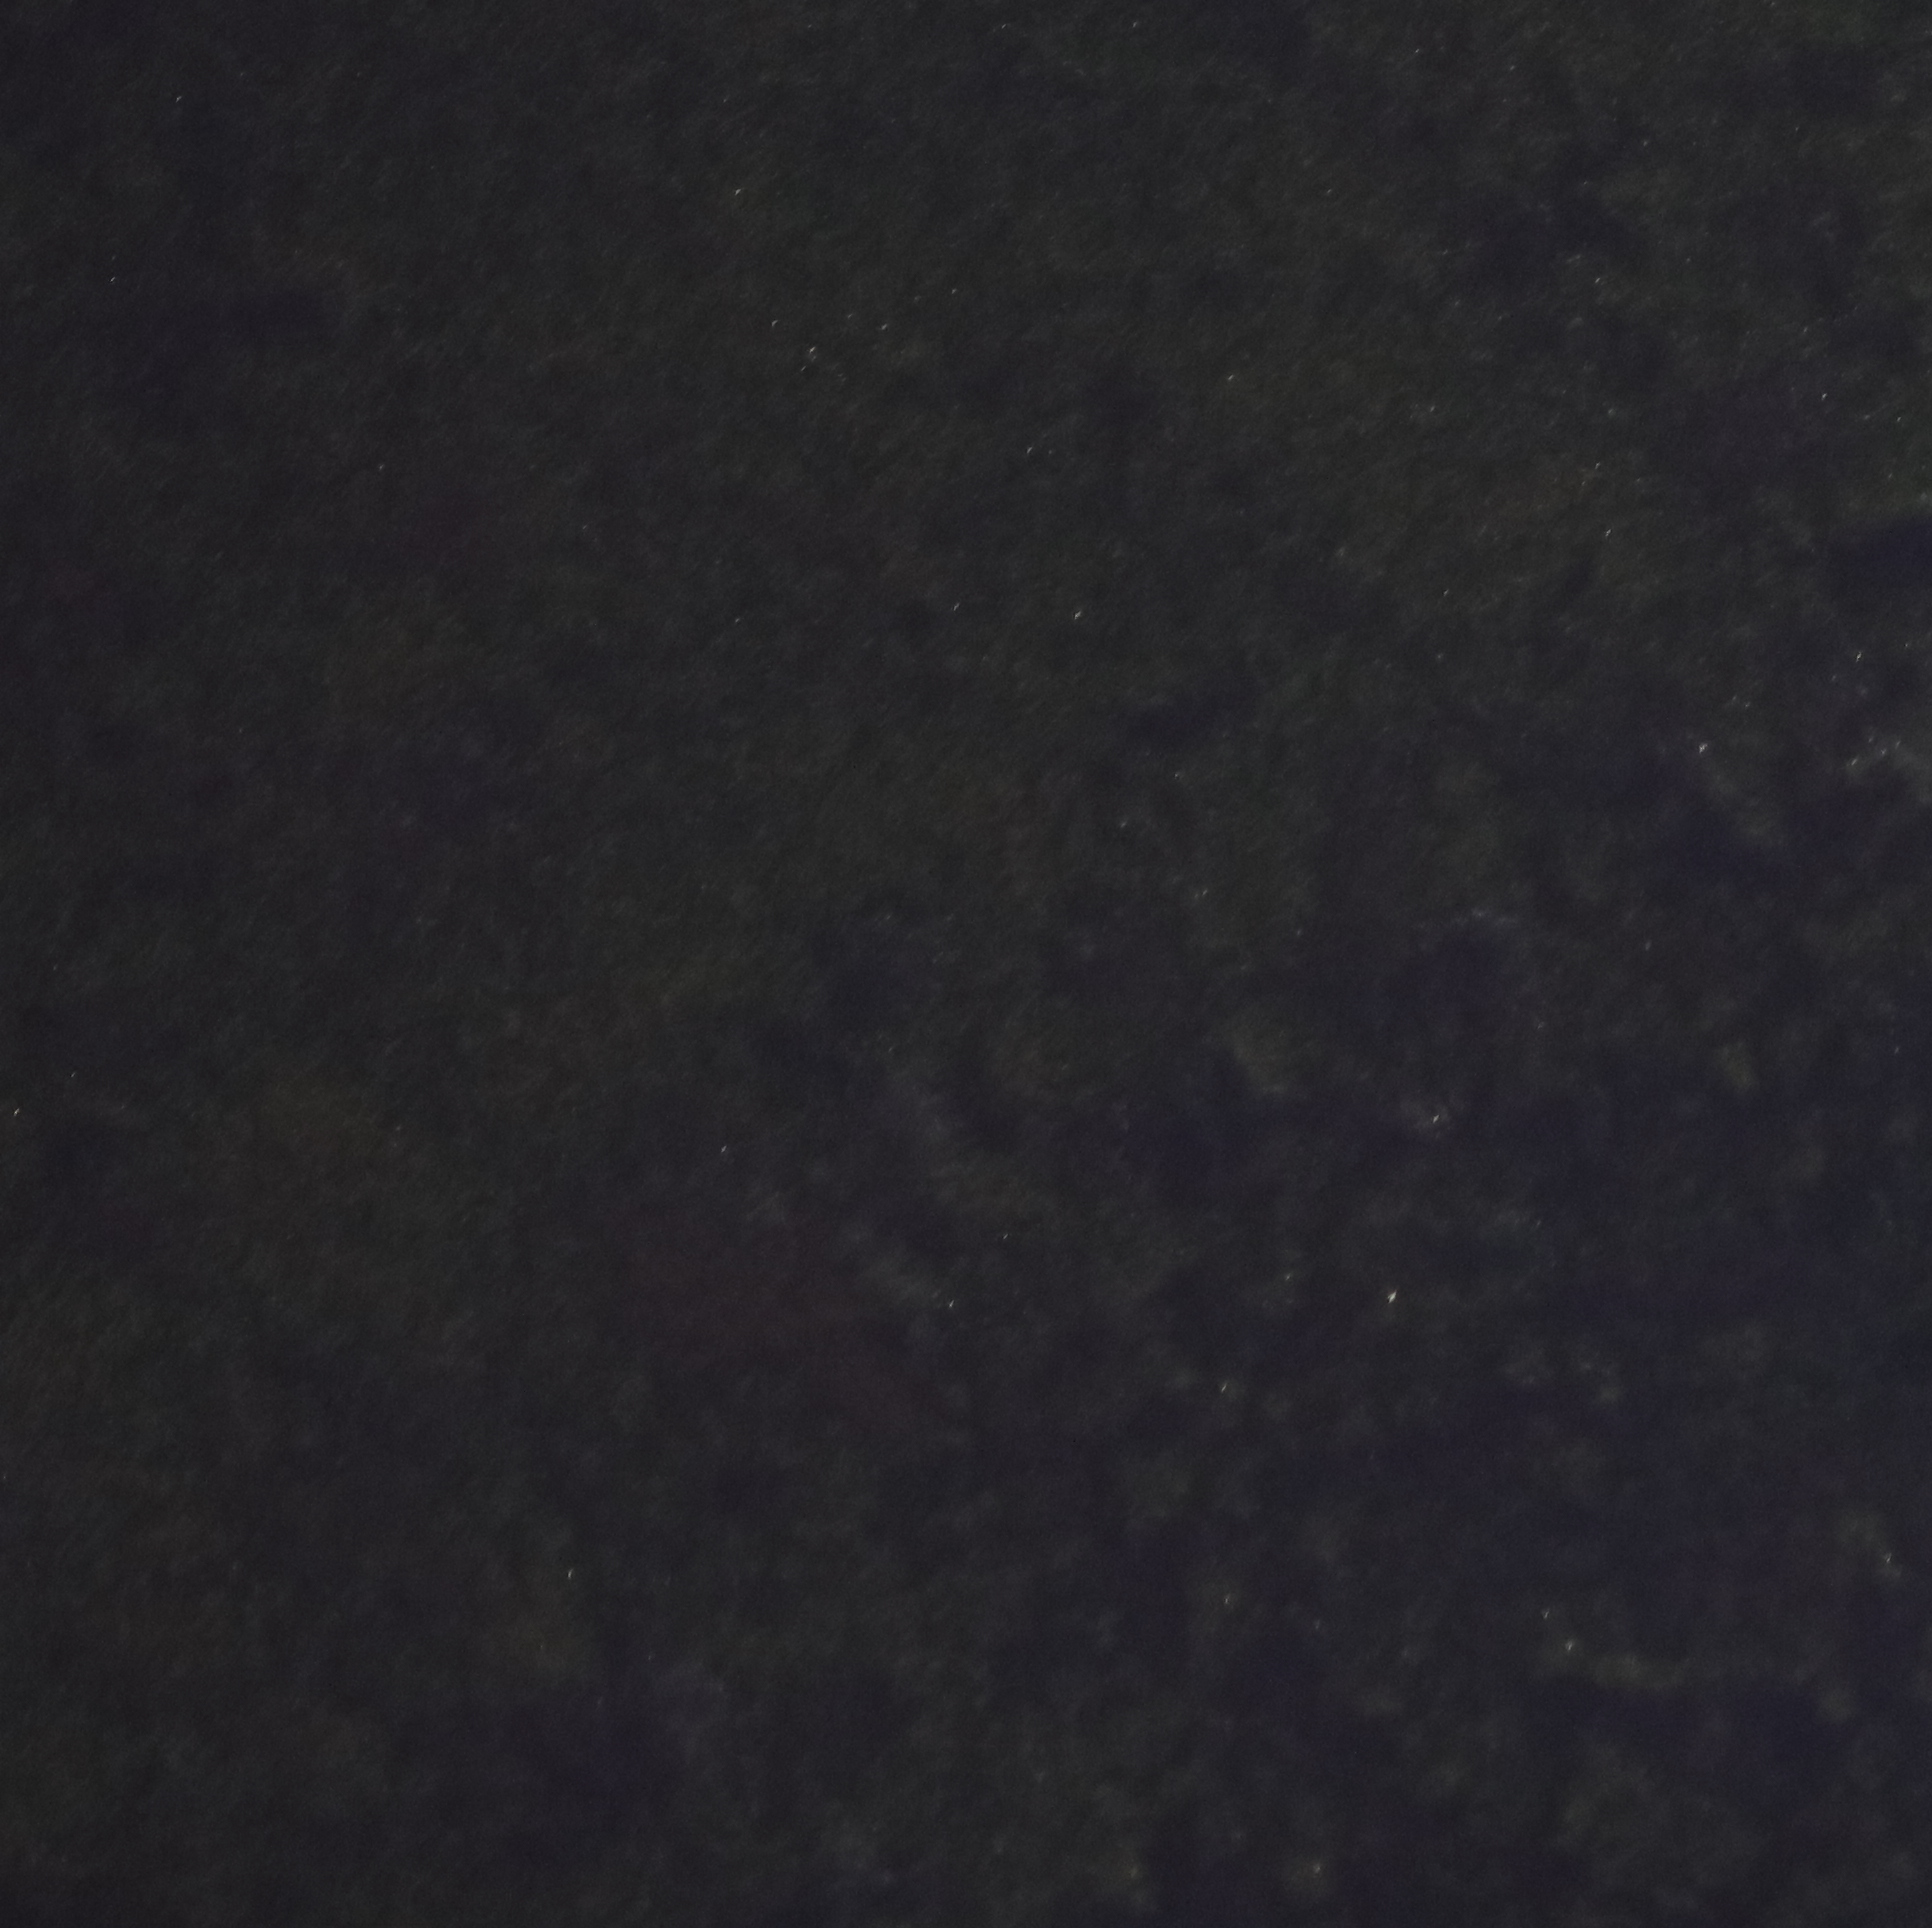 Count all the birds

0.